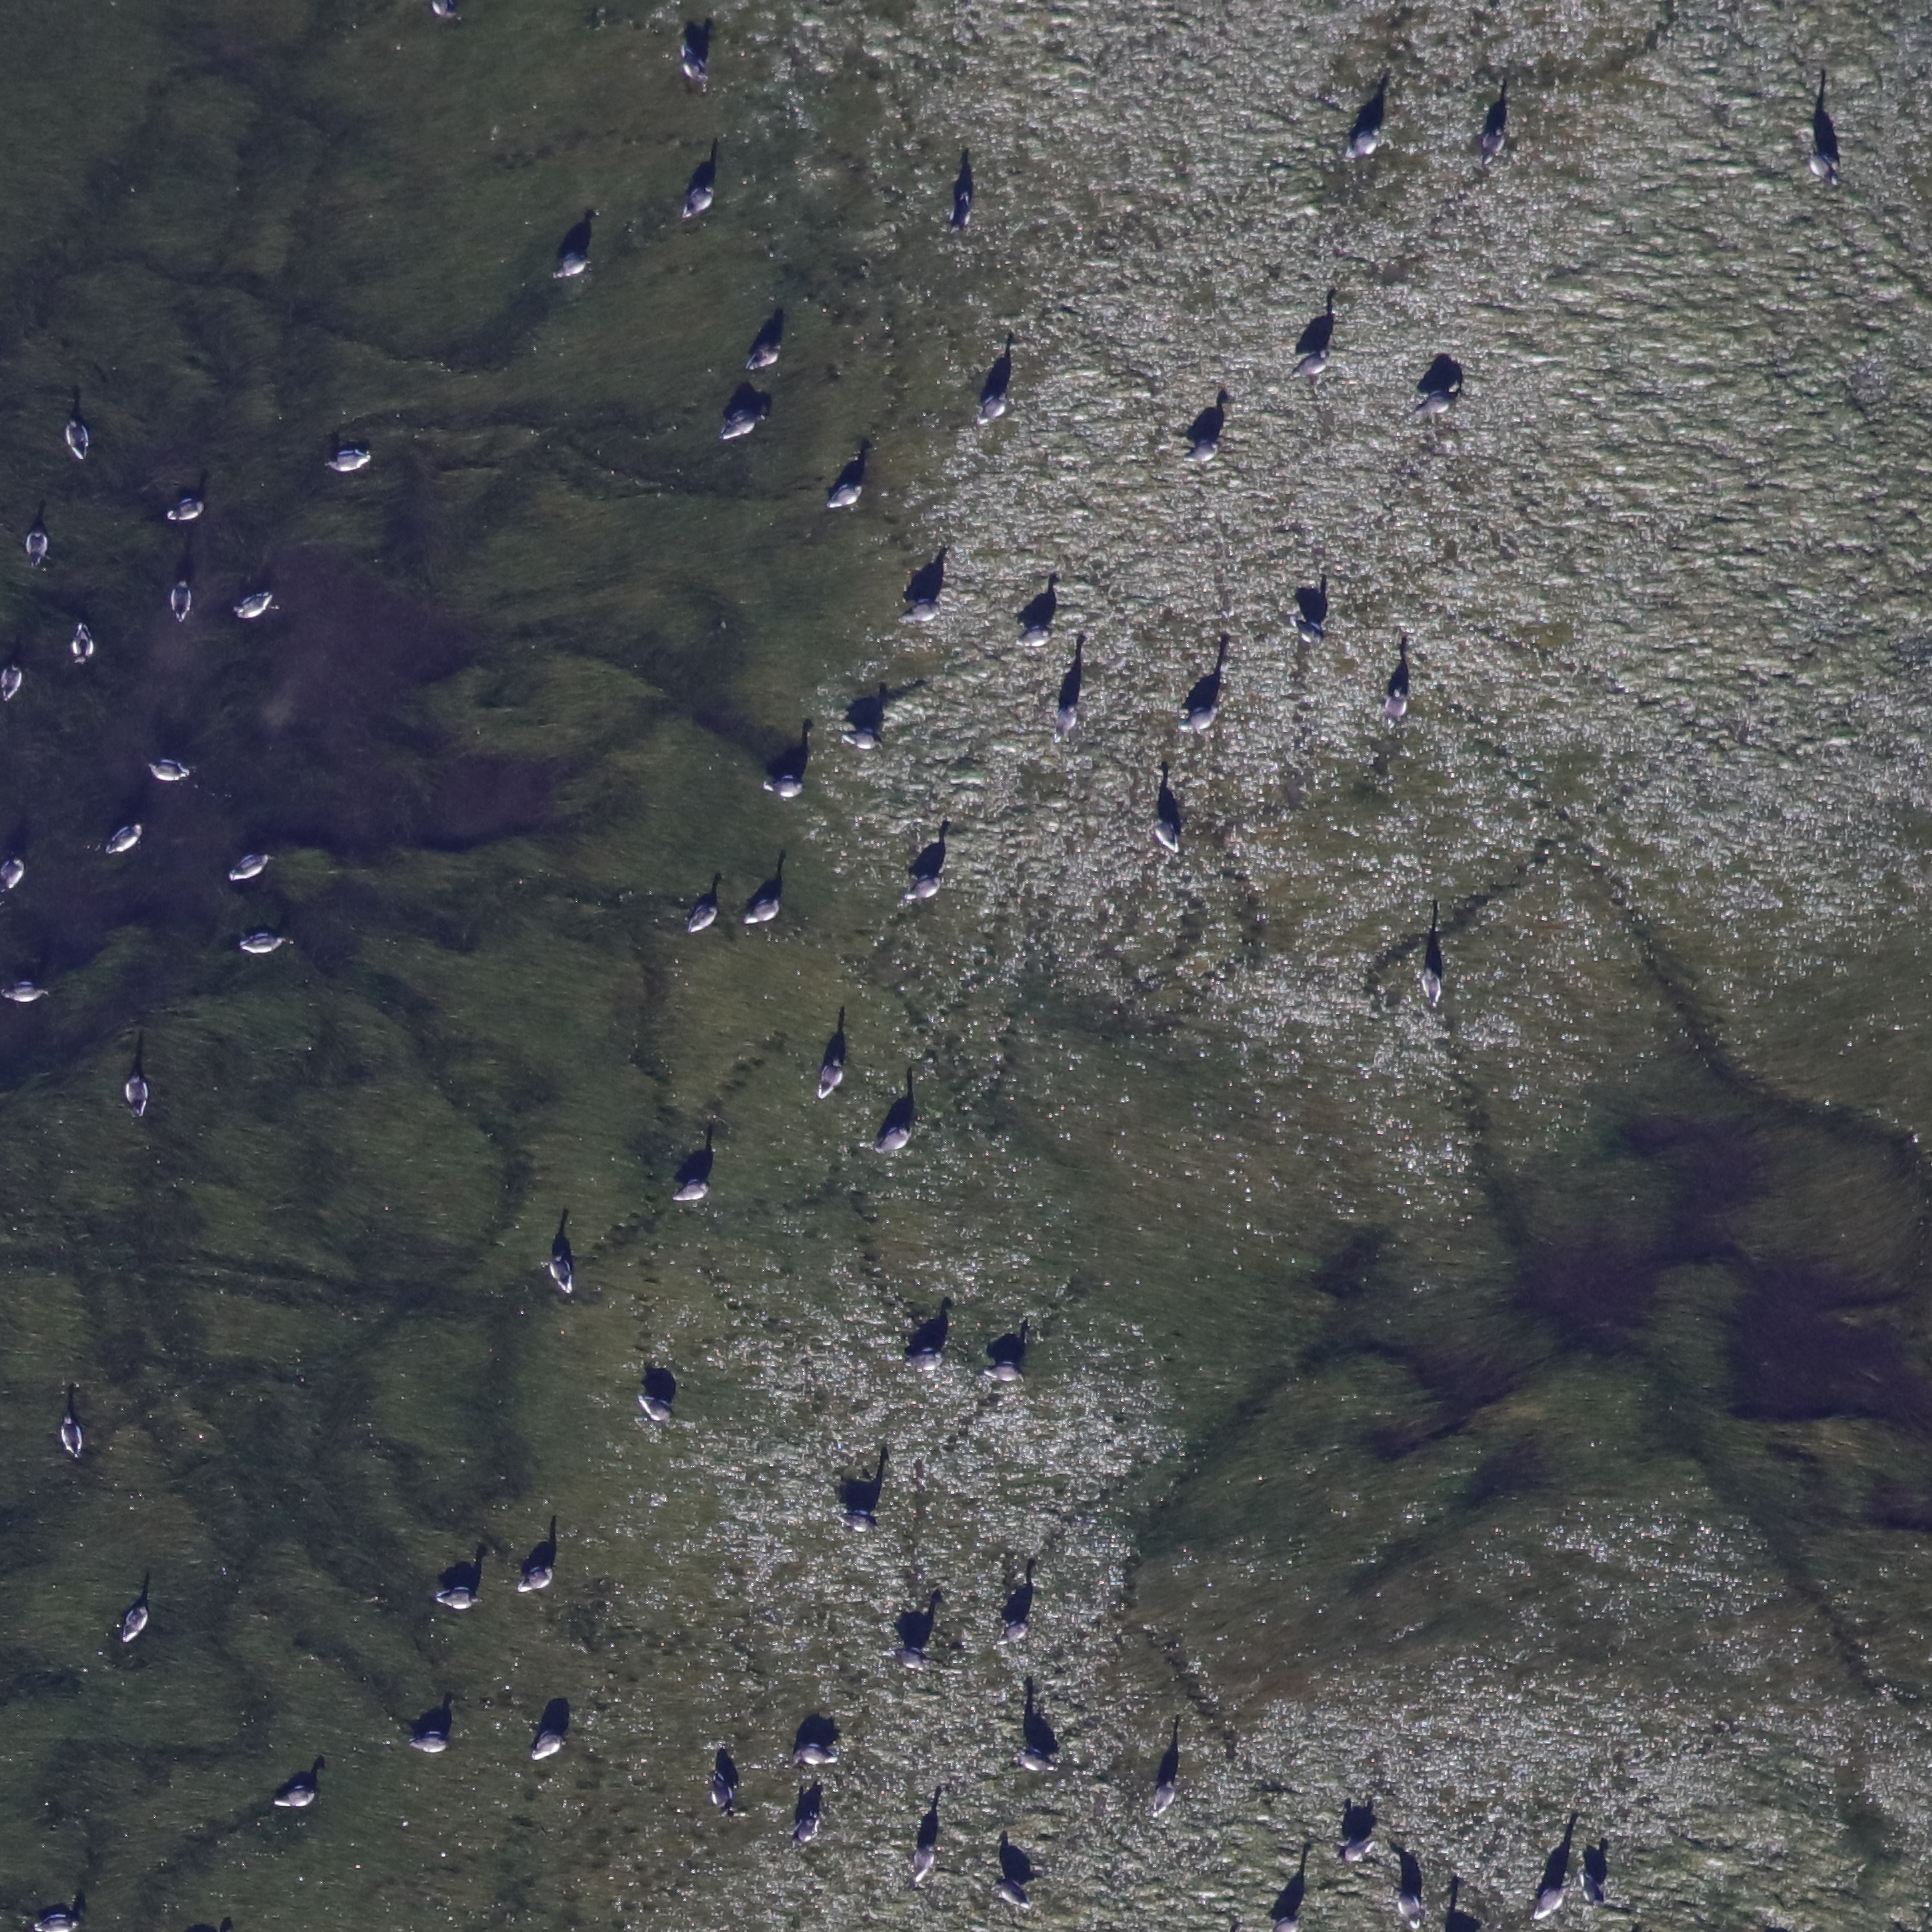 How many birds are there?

73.